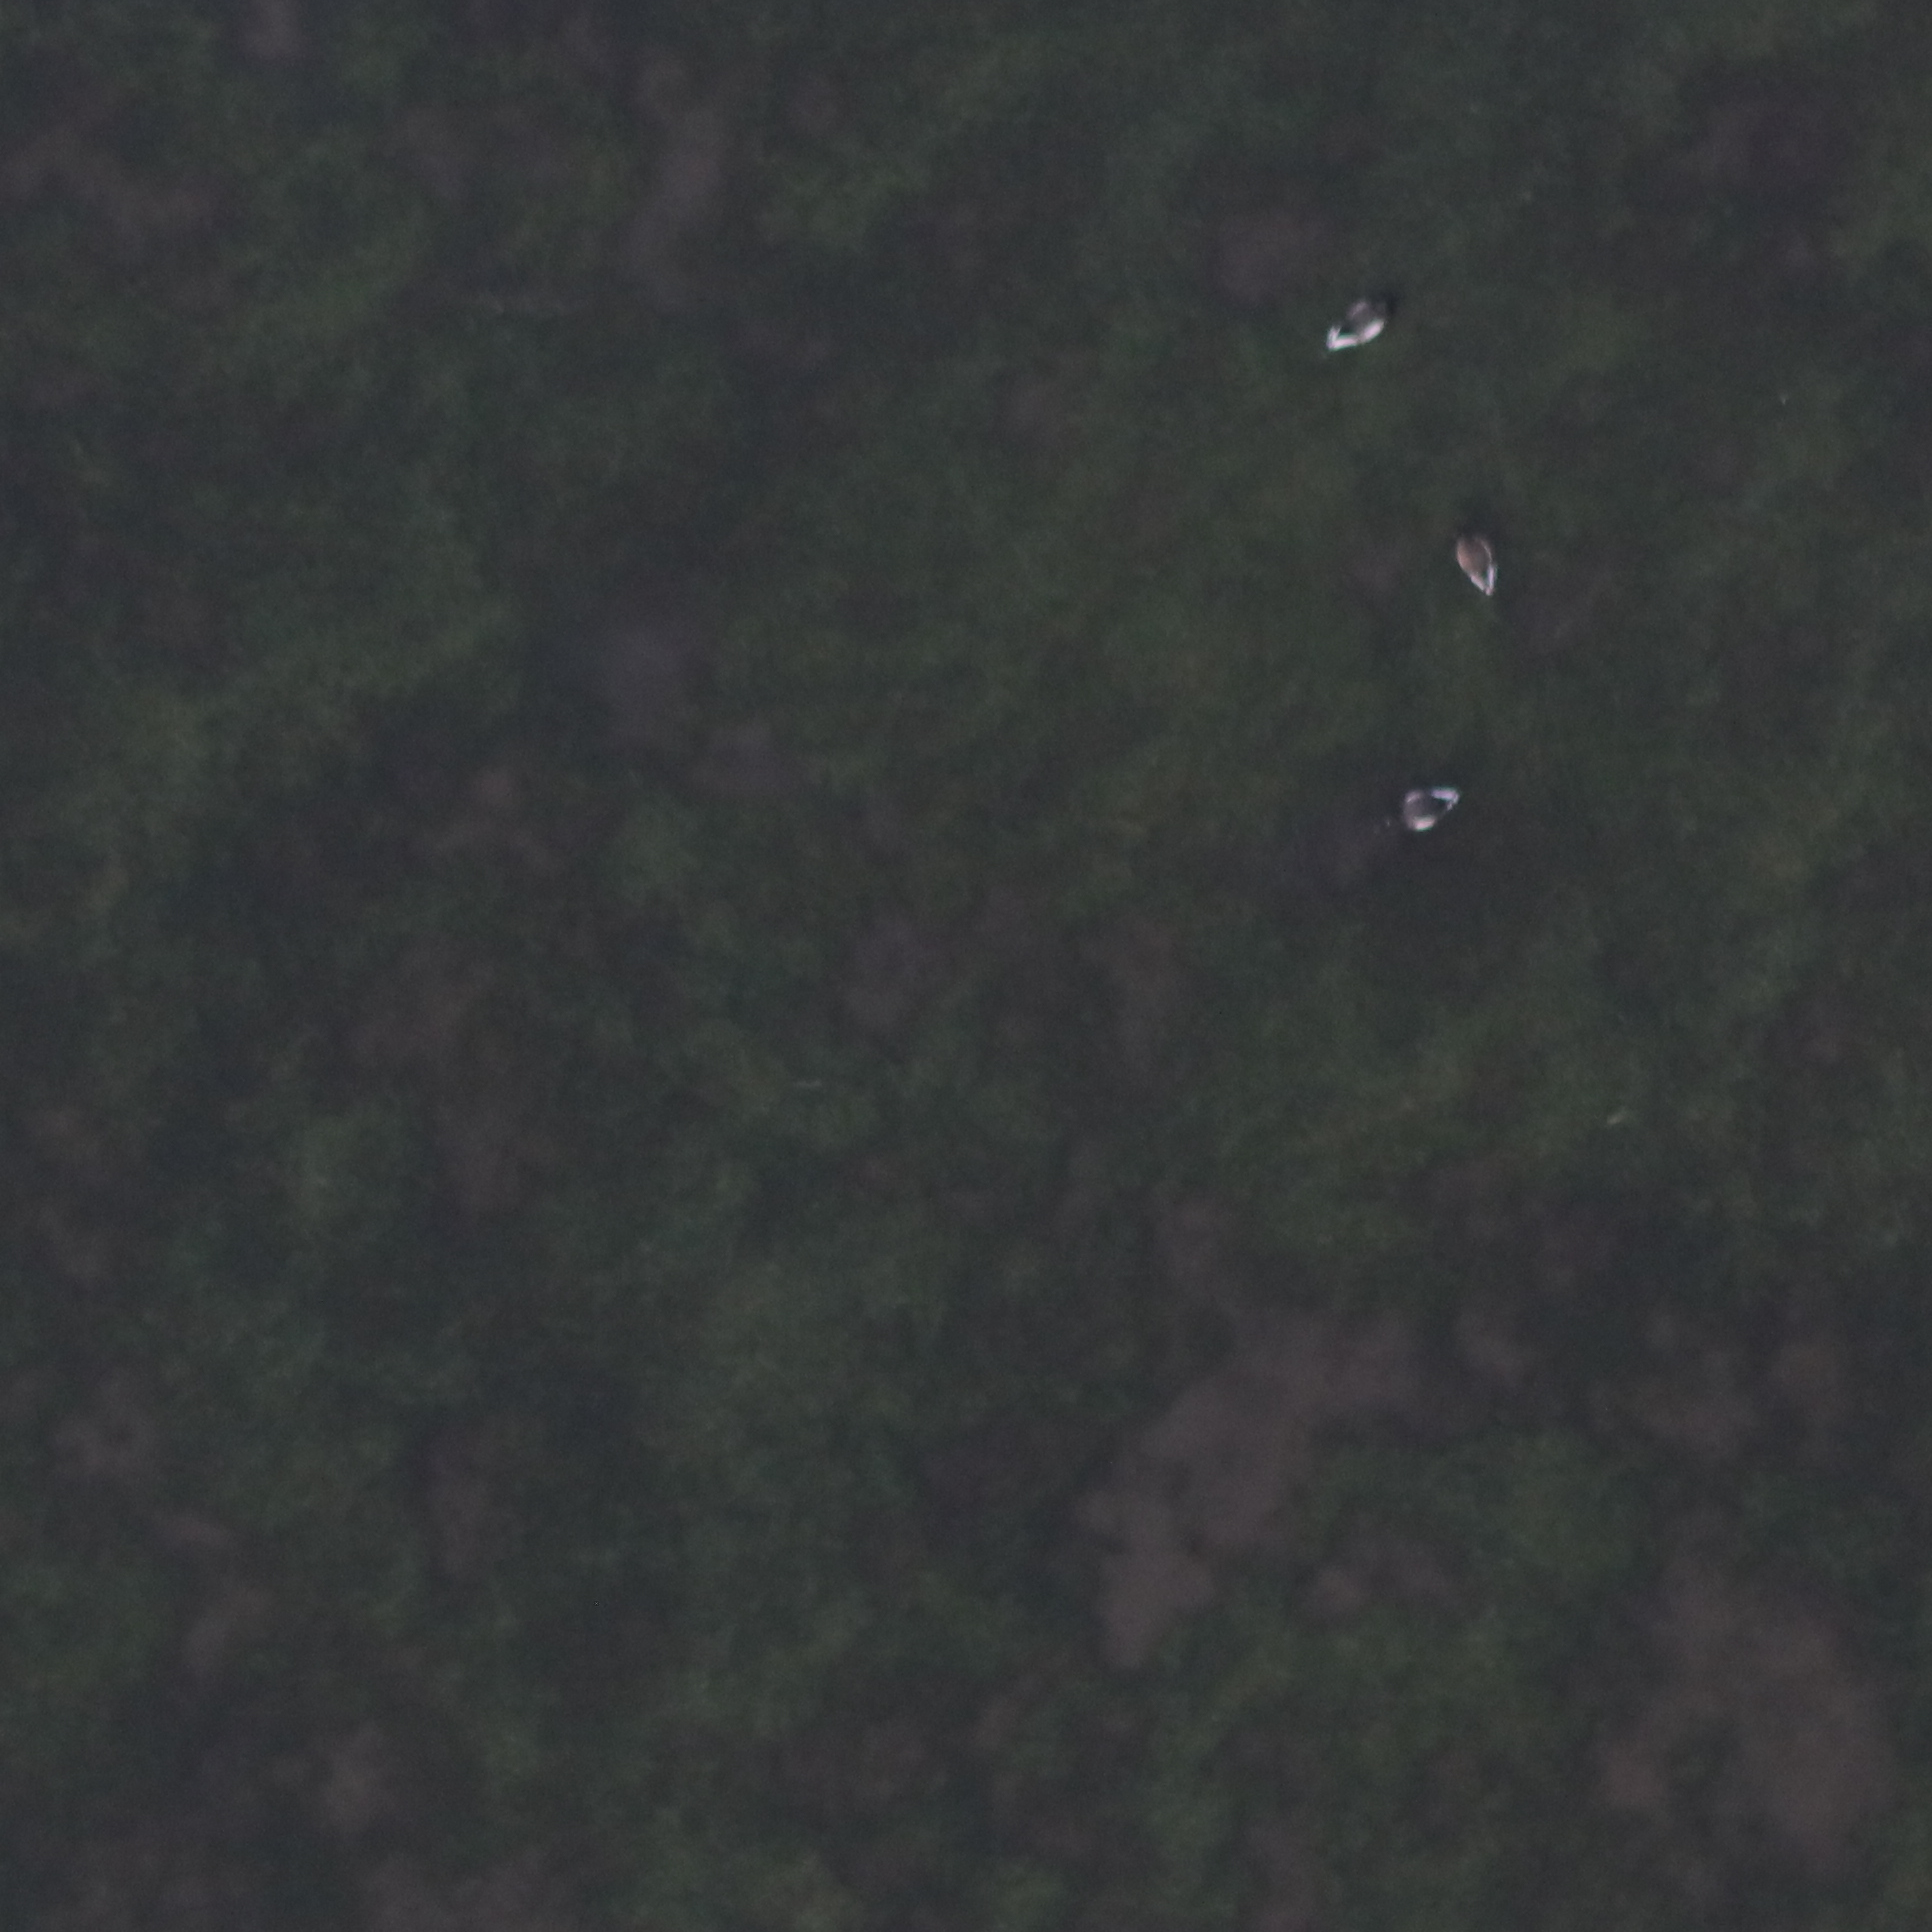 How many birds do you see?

3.